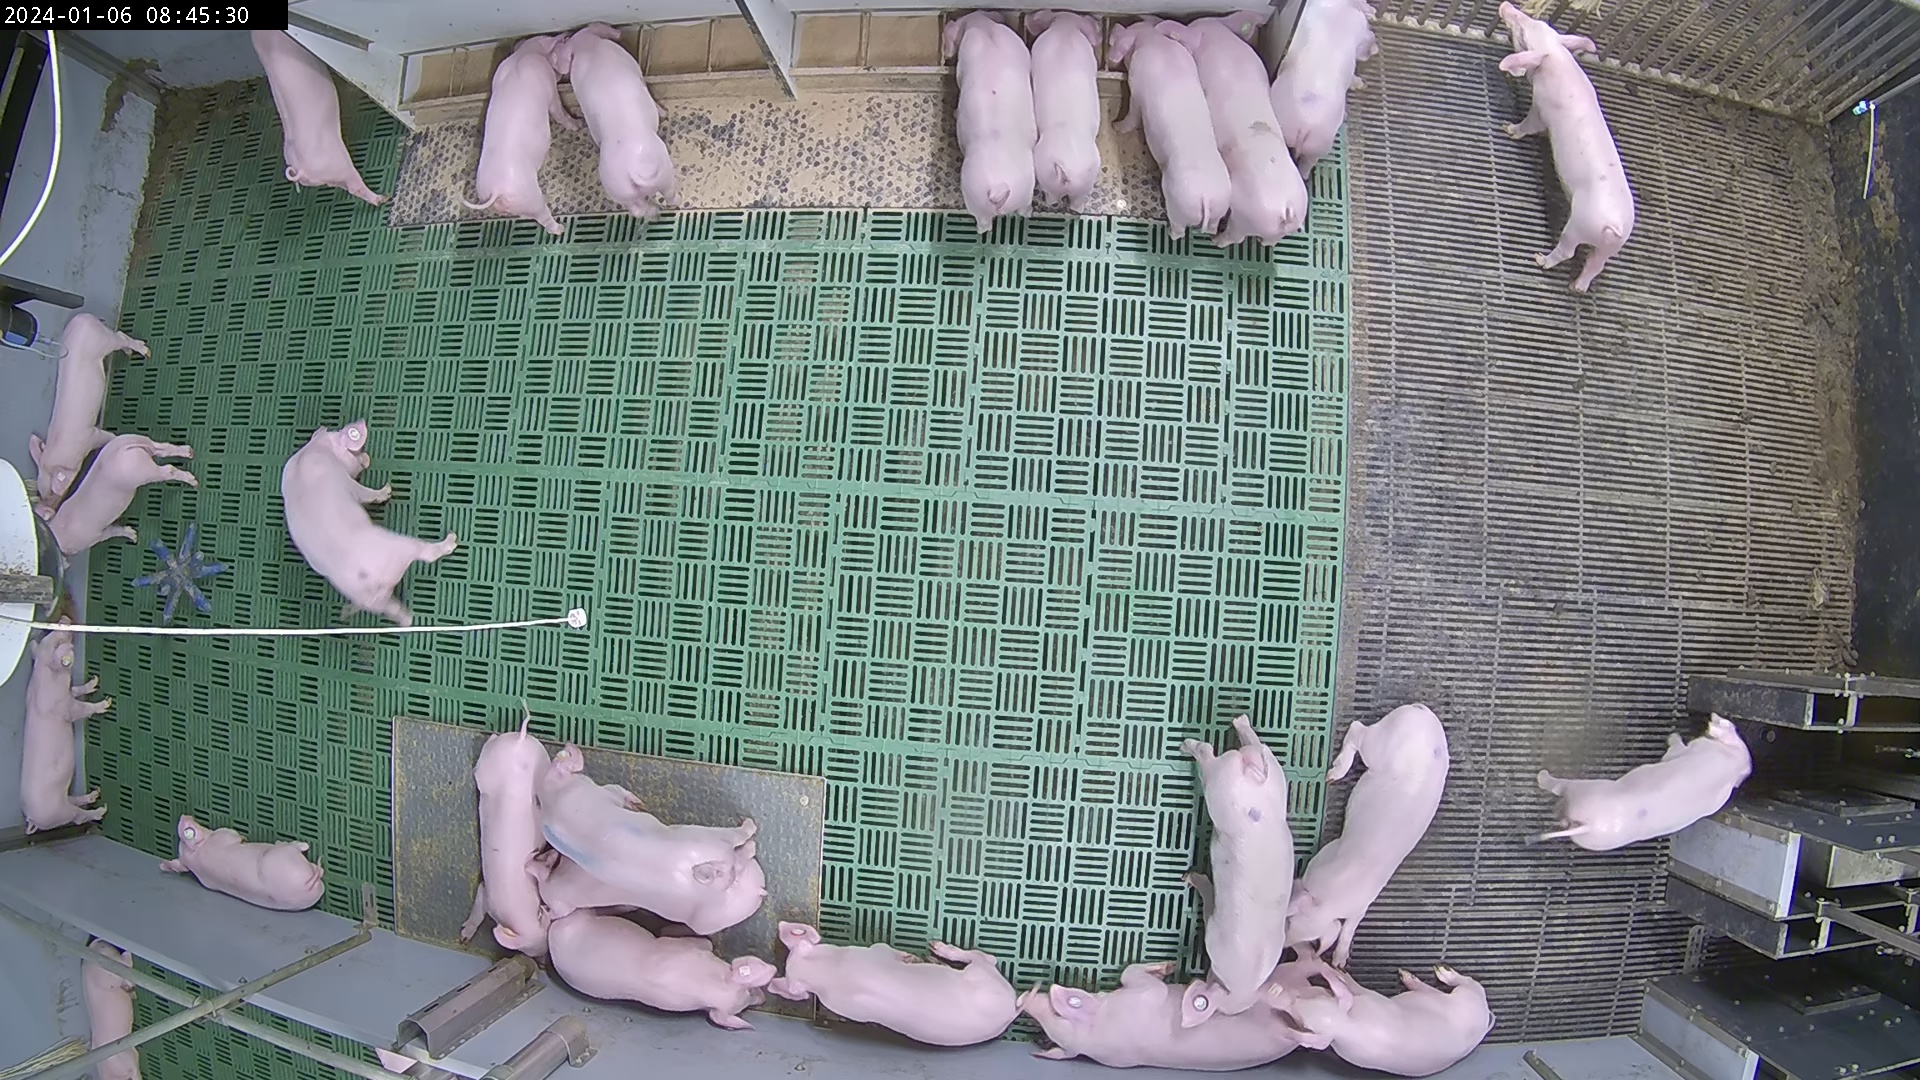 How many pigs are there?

26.